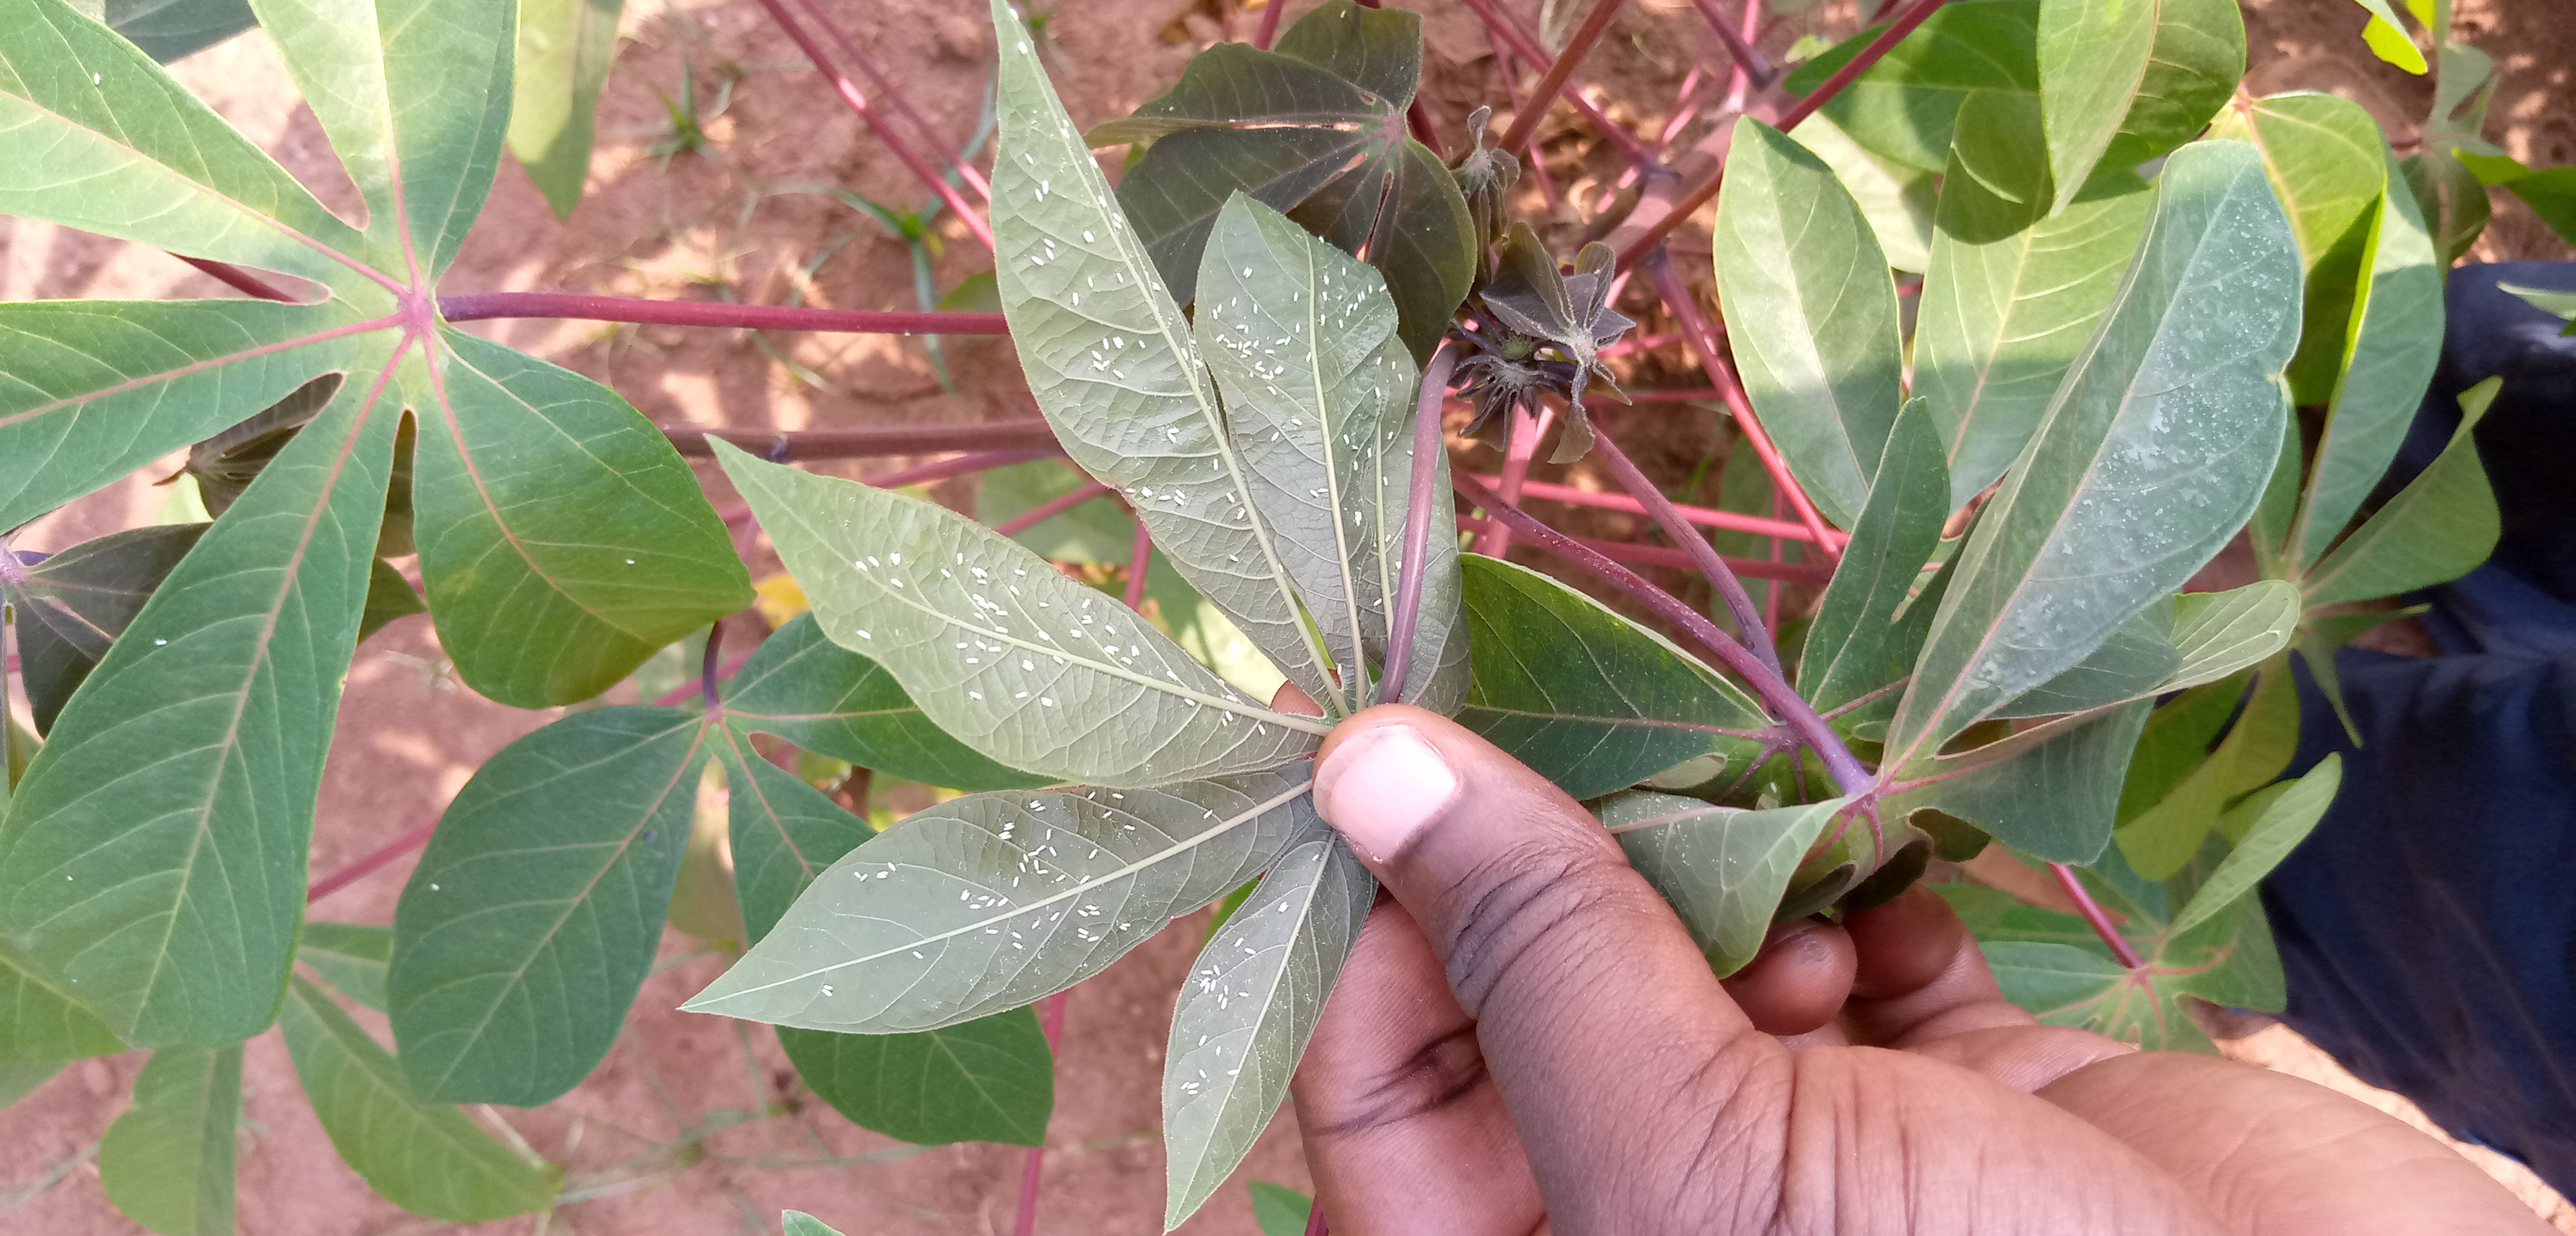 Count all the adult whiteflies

223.